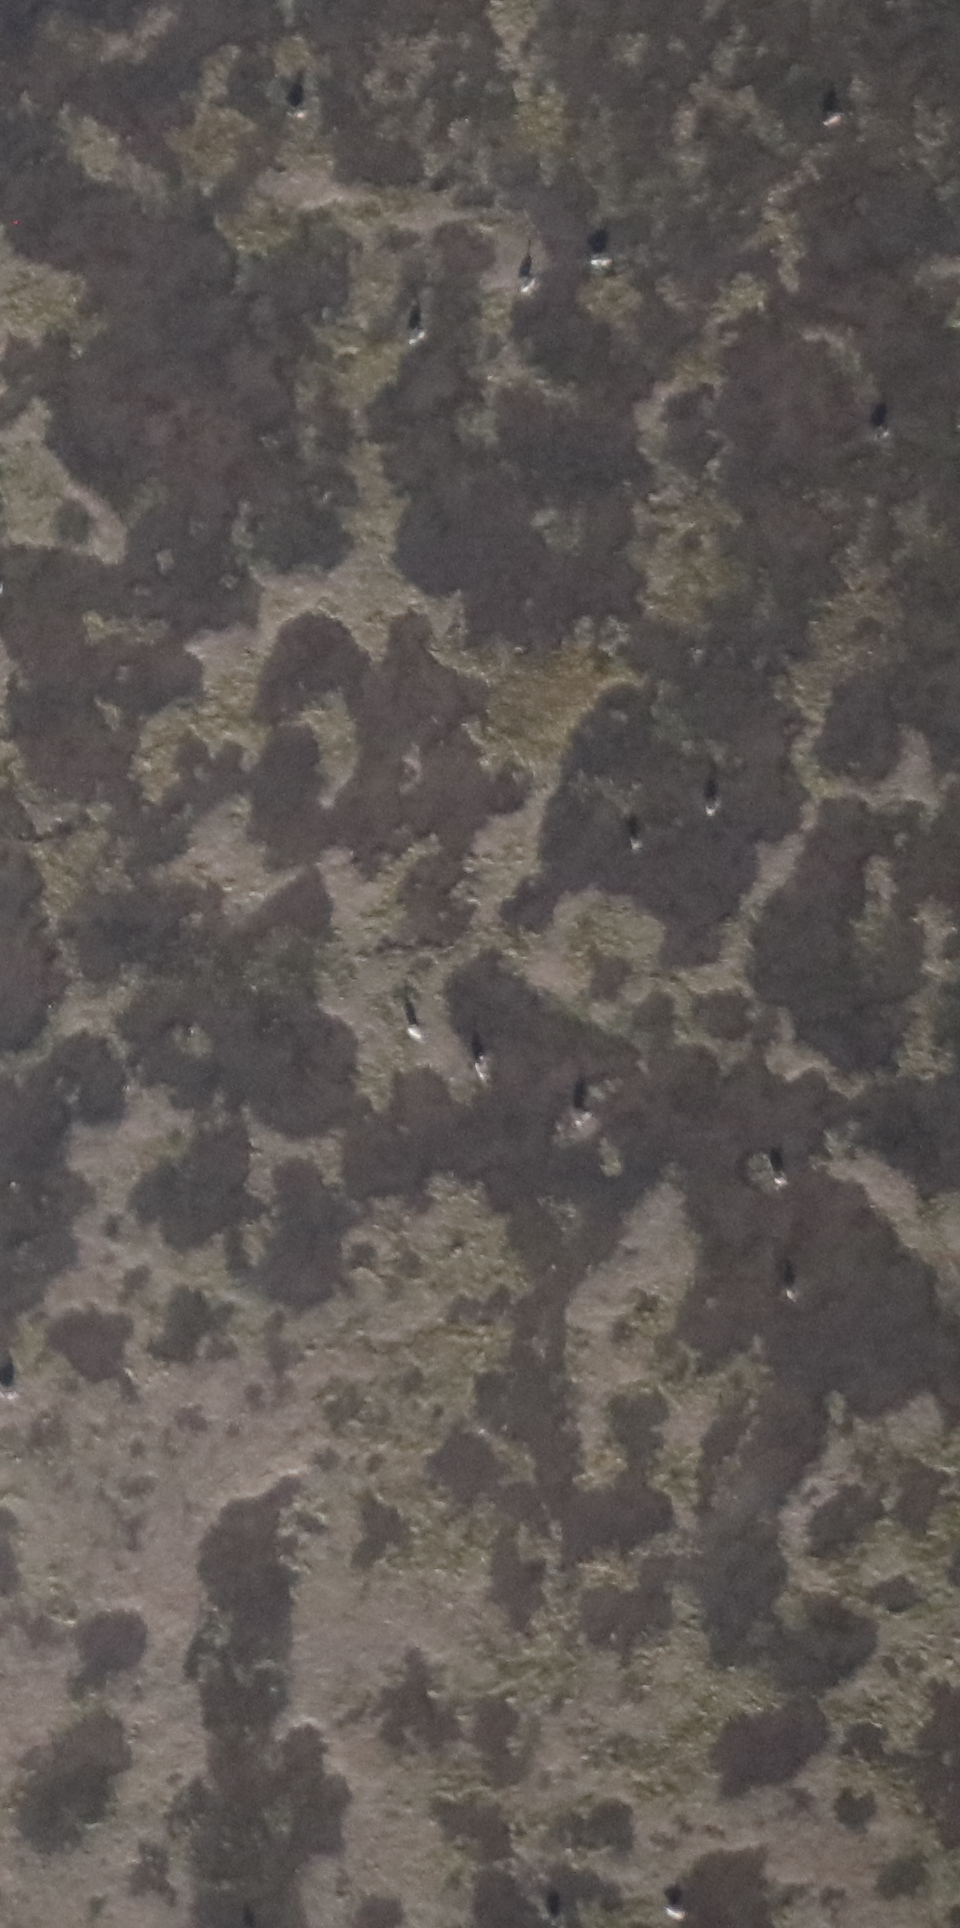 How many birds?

15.